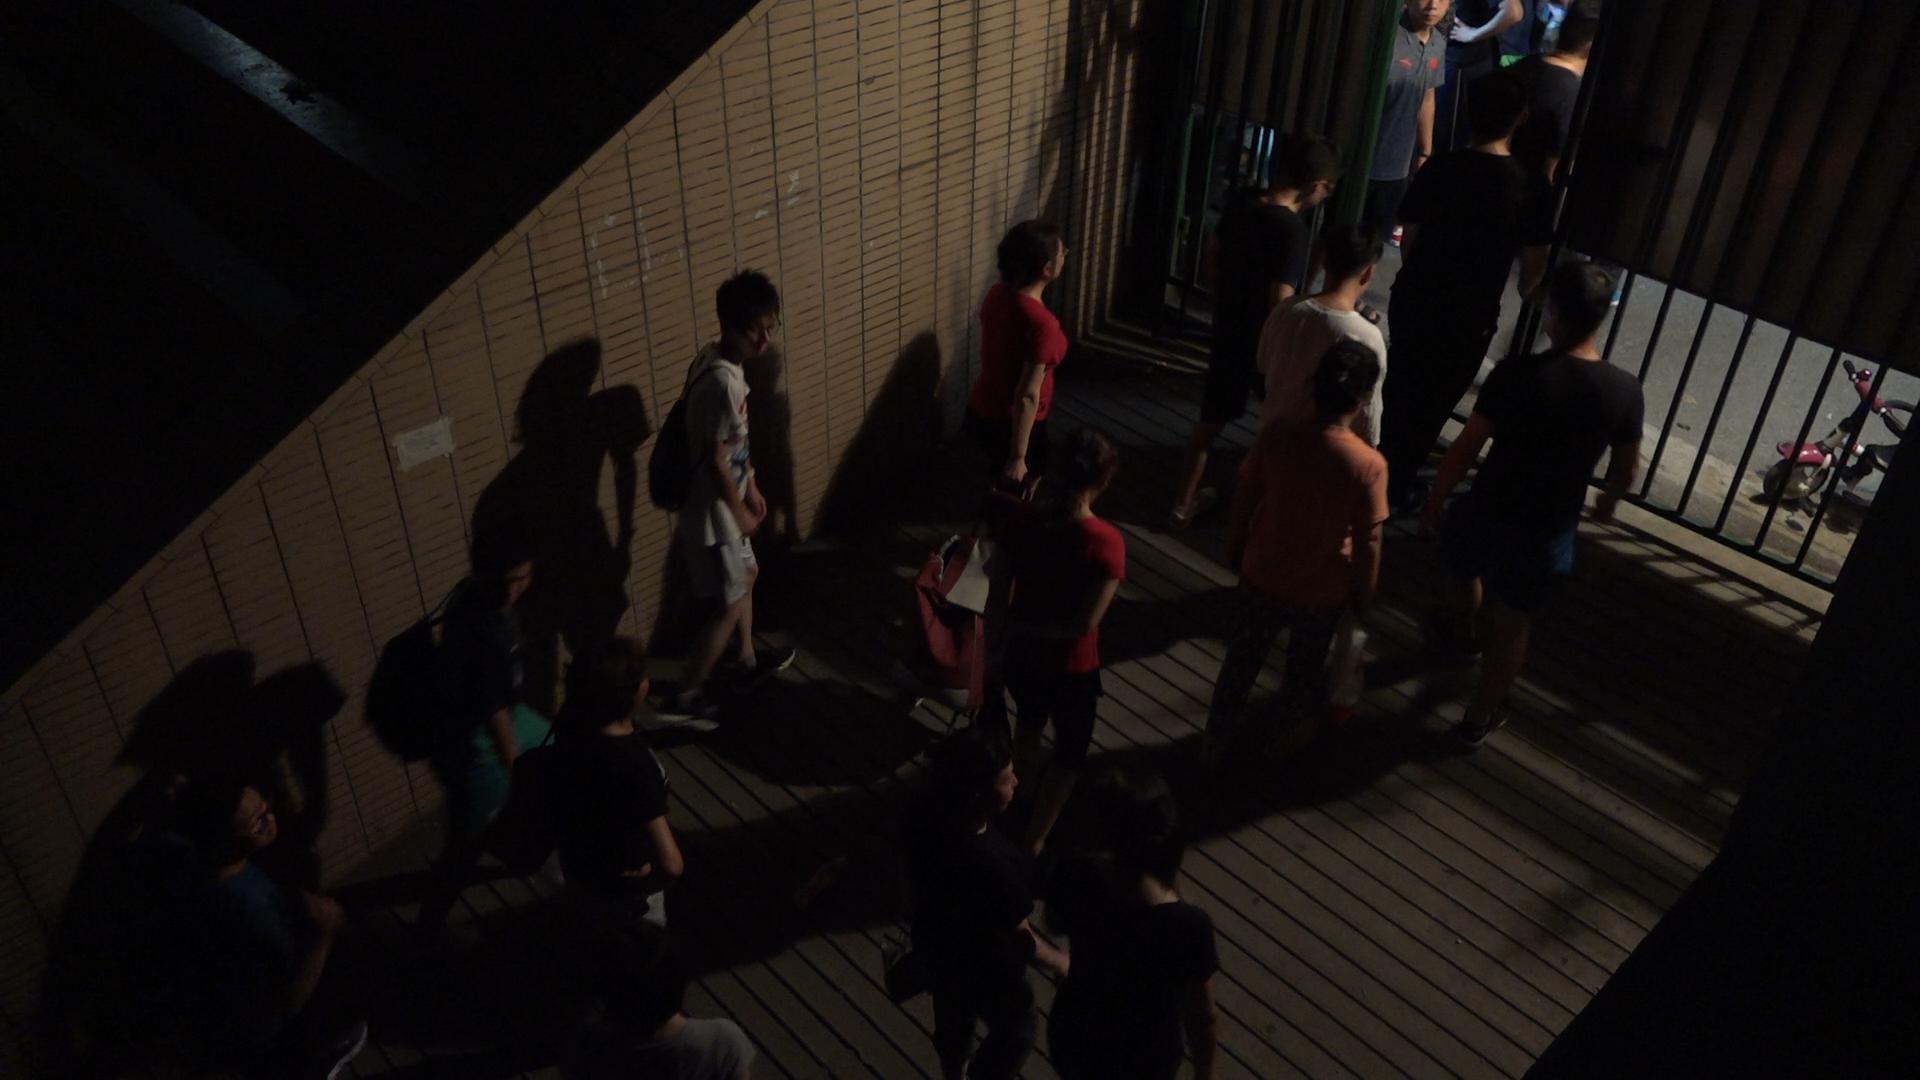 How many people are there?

16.